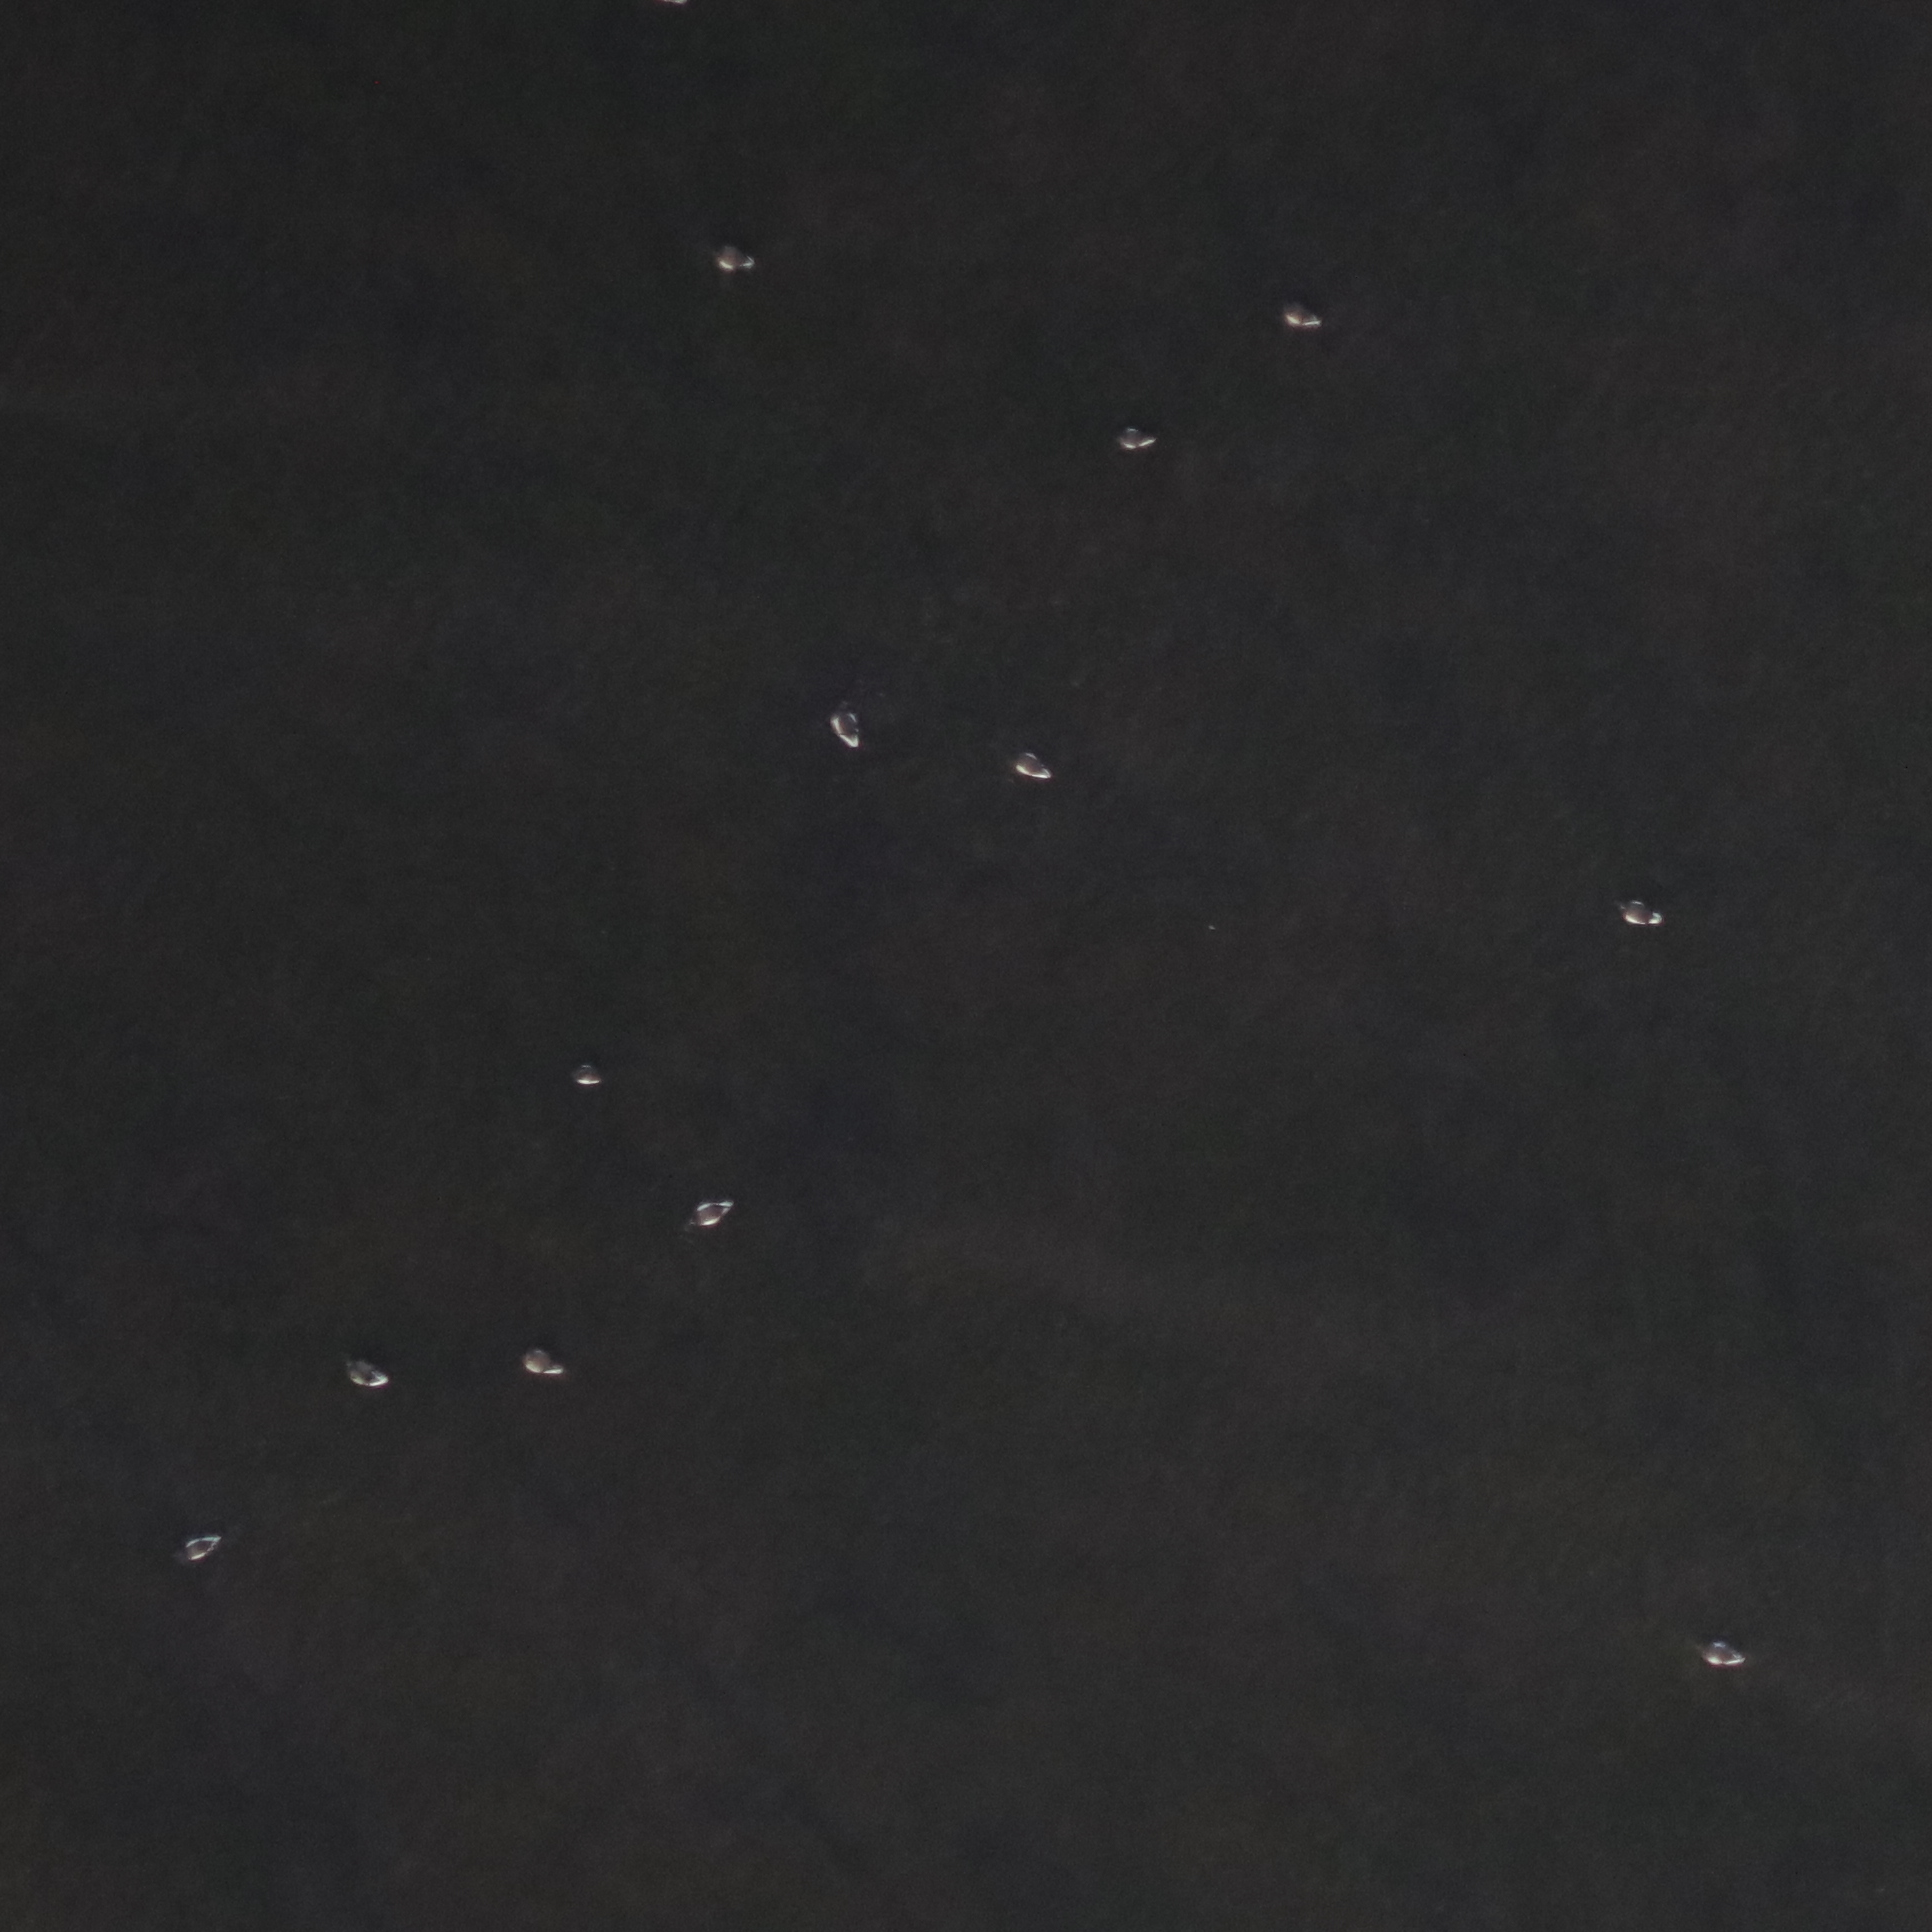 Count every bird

12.